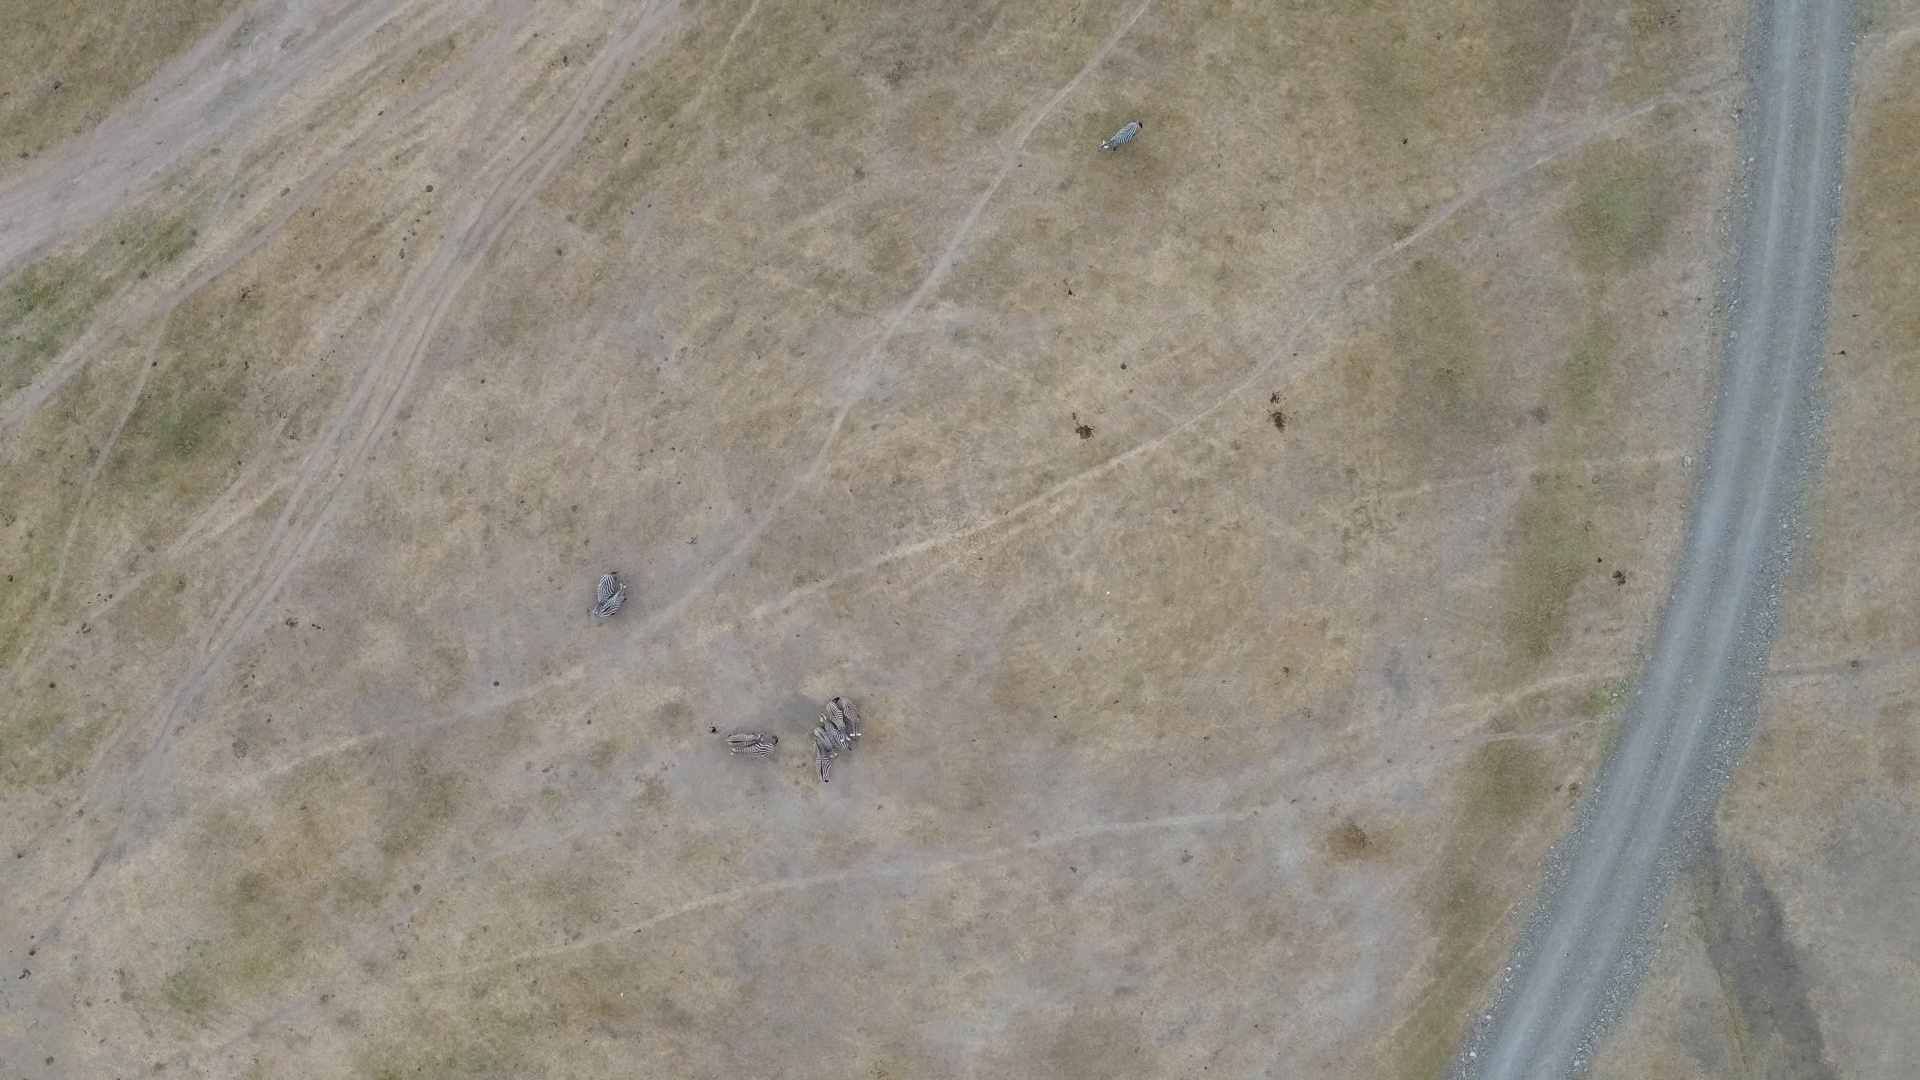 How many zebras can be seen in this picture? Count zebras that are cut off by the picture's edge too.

10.